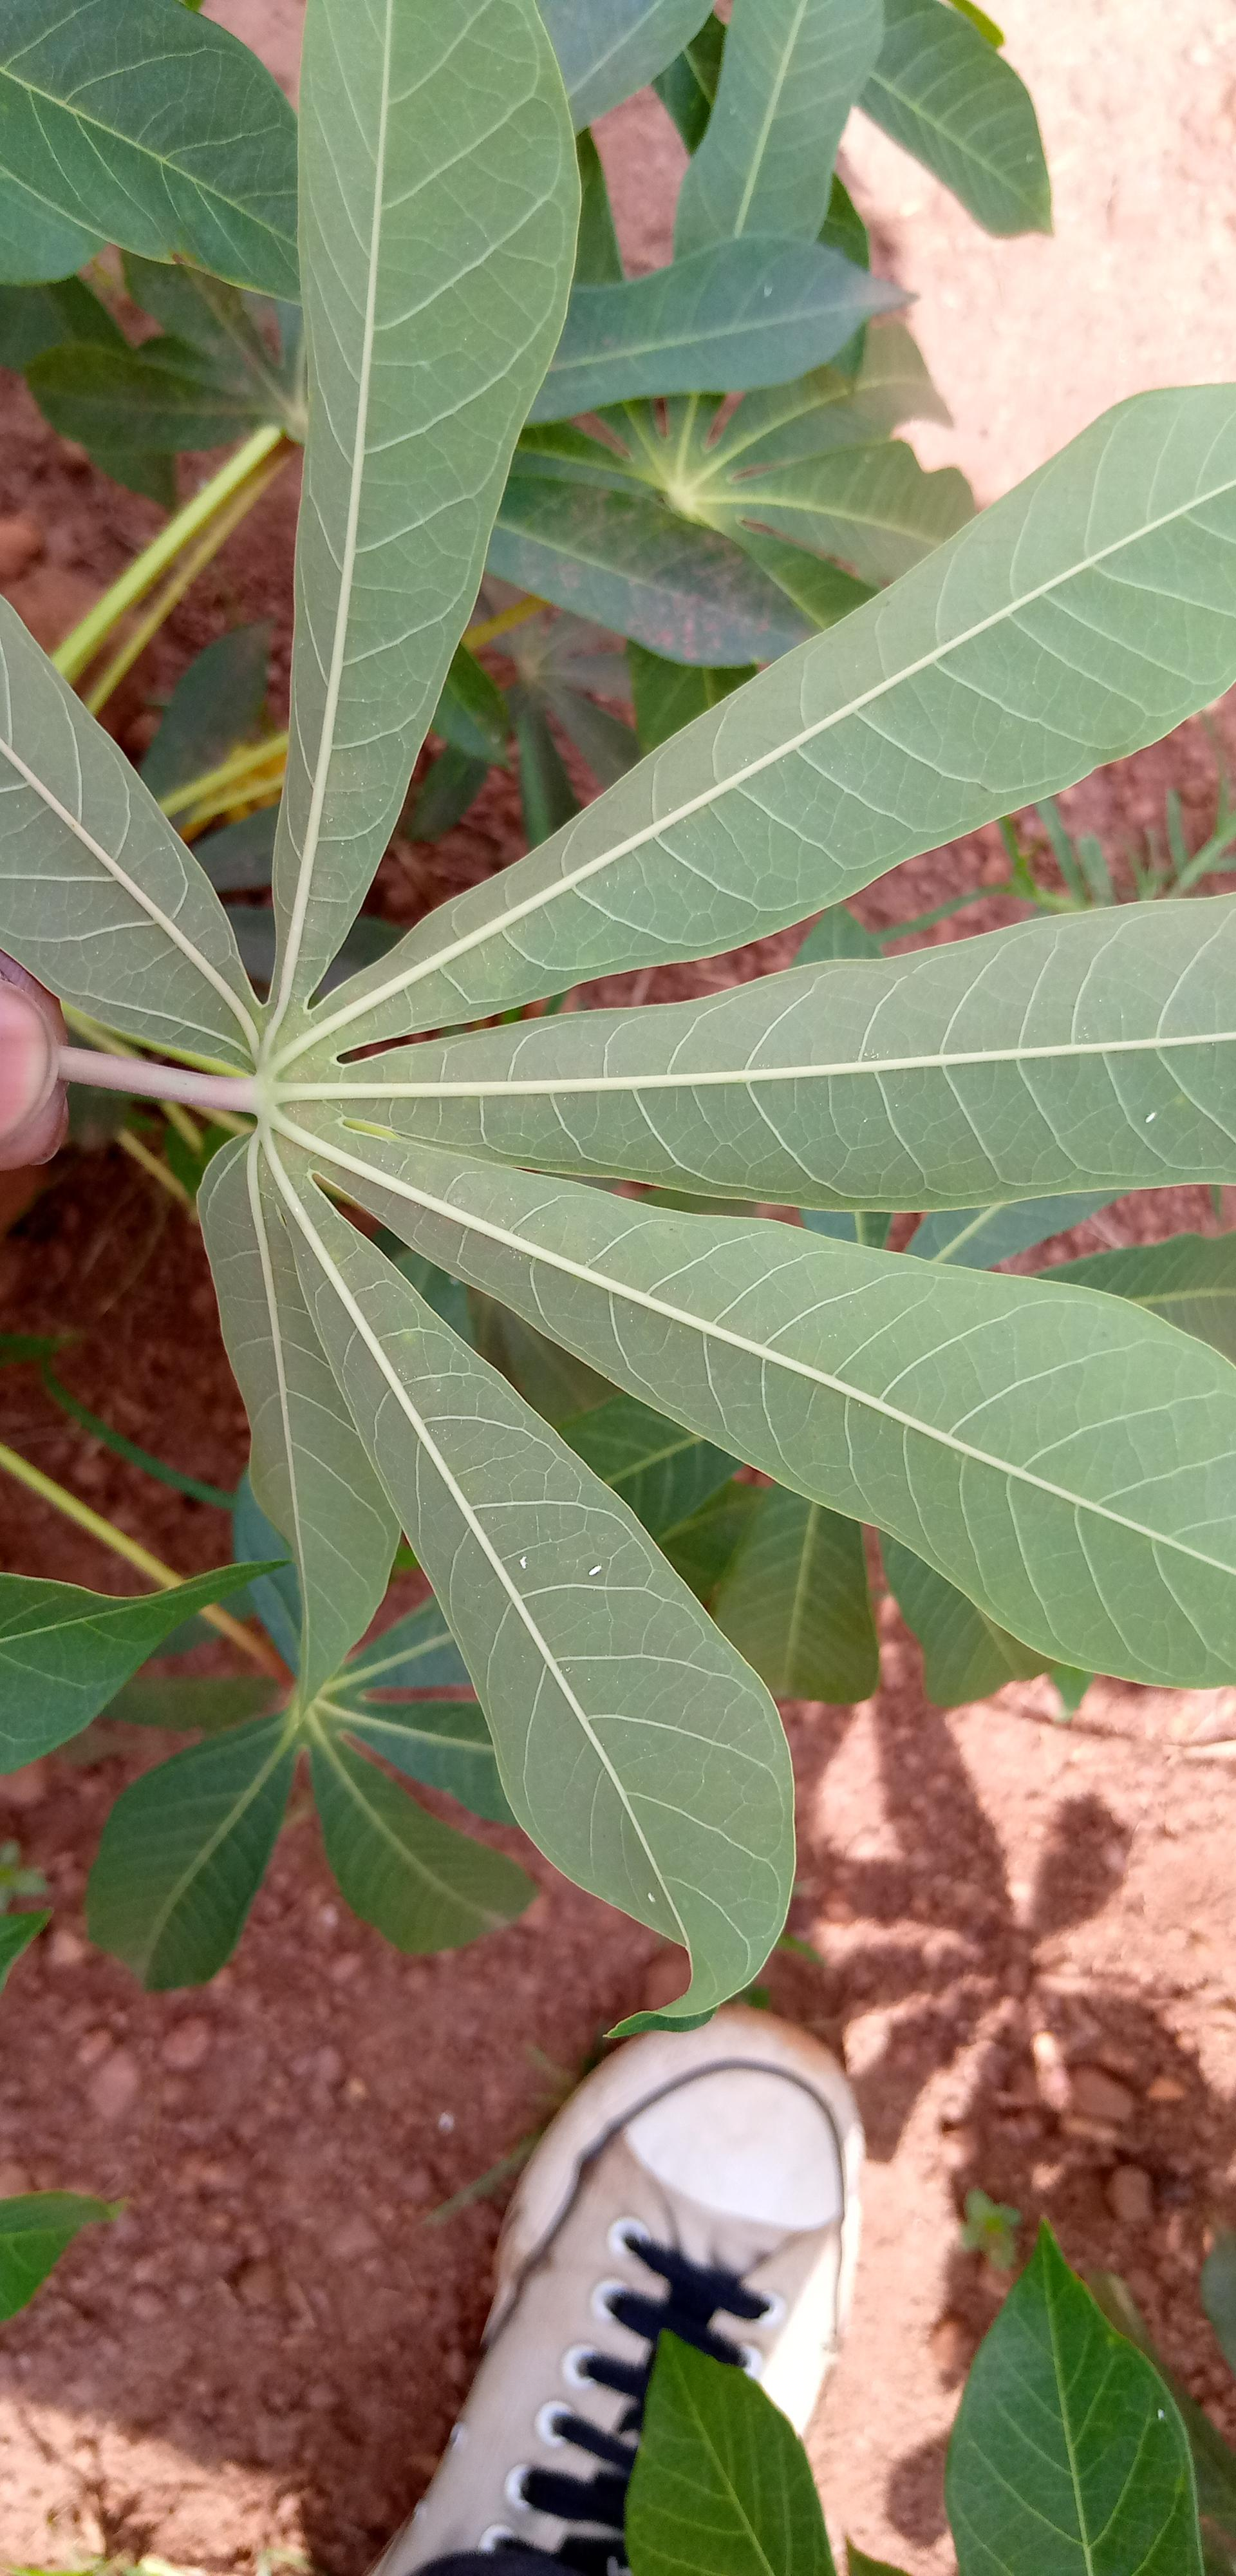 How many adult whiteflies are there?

4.